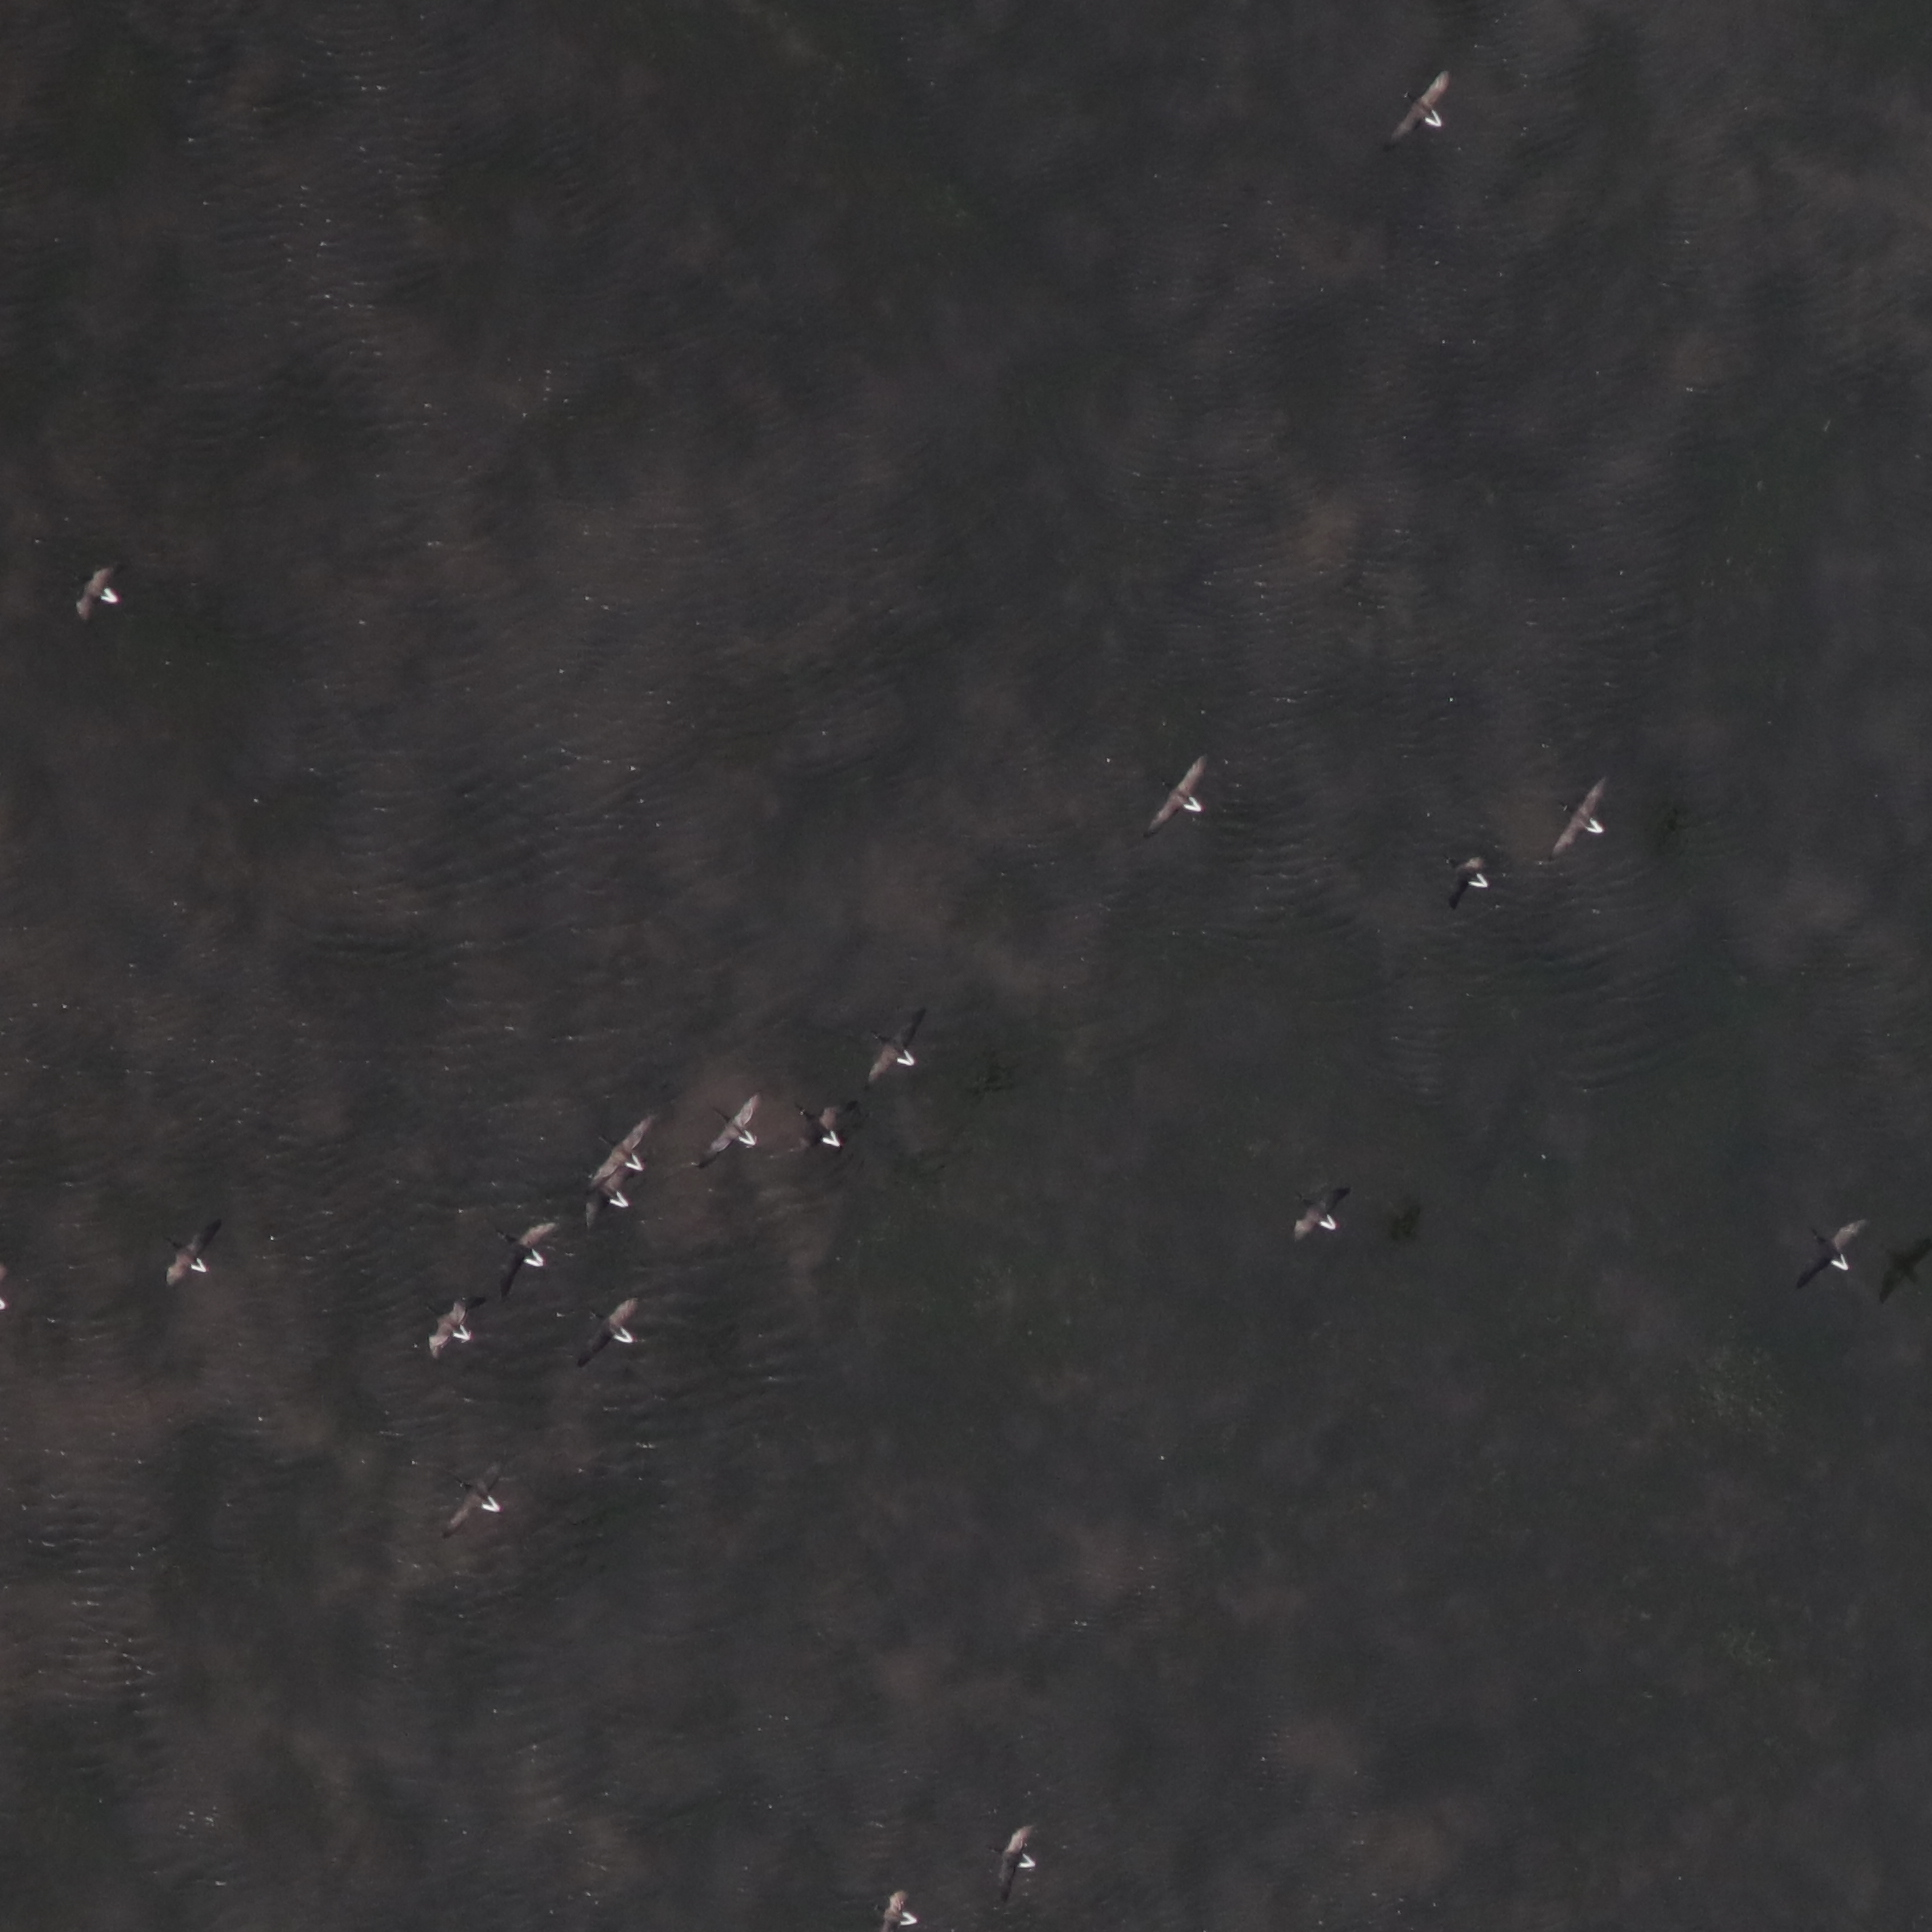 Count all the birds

19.